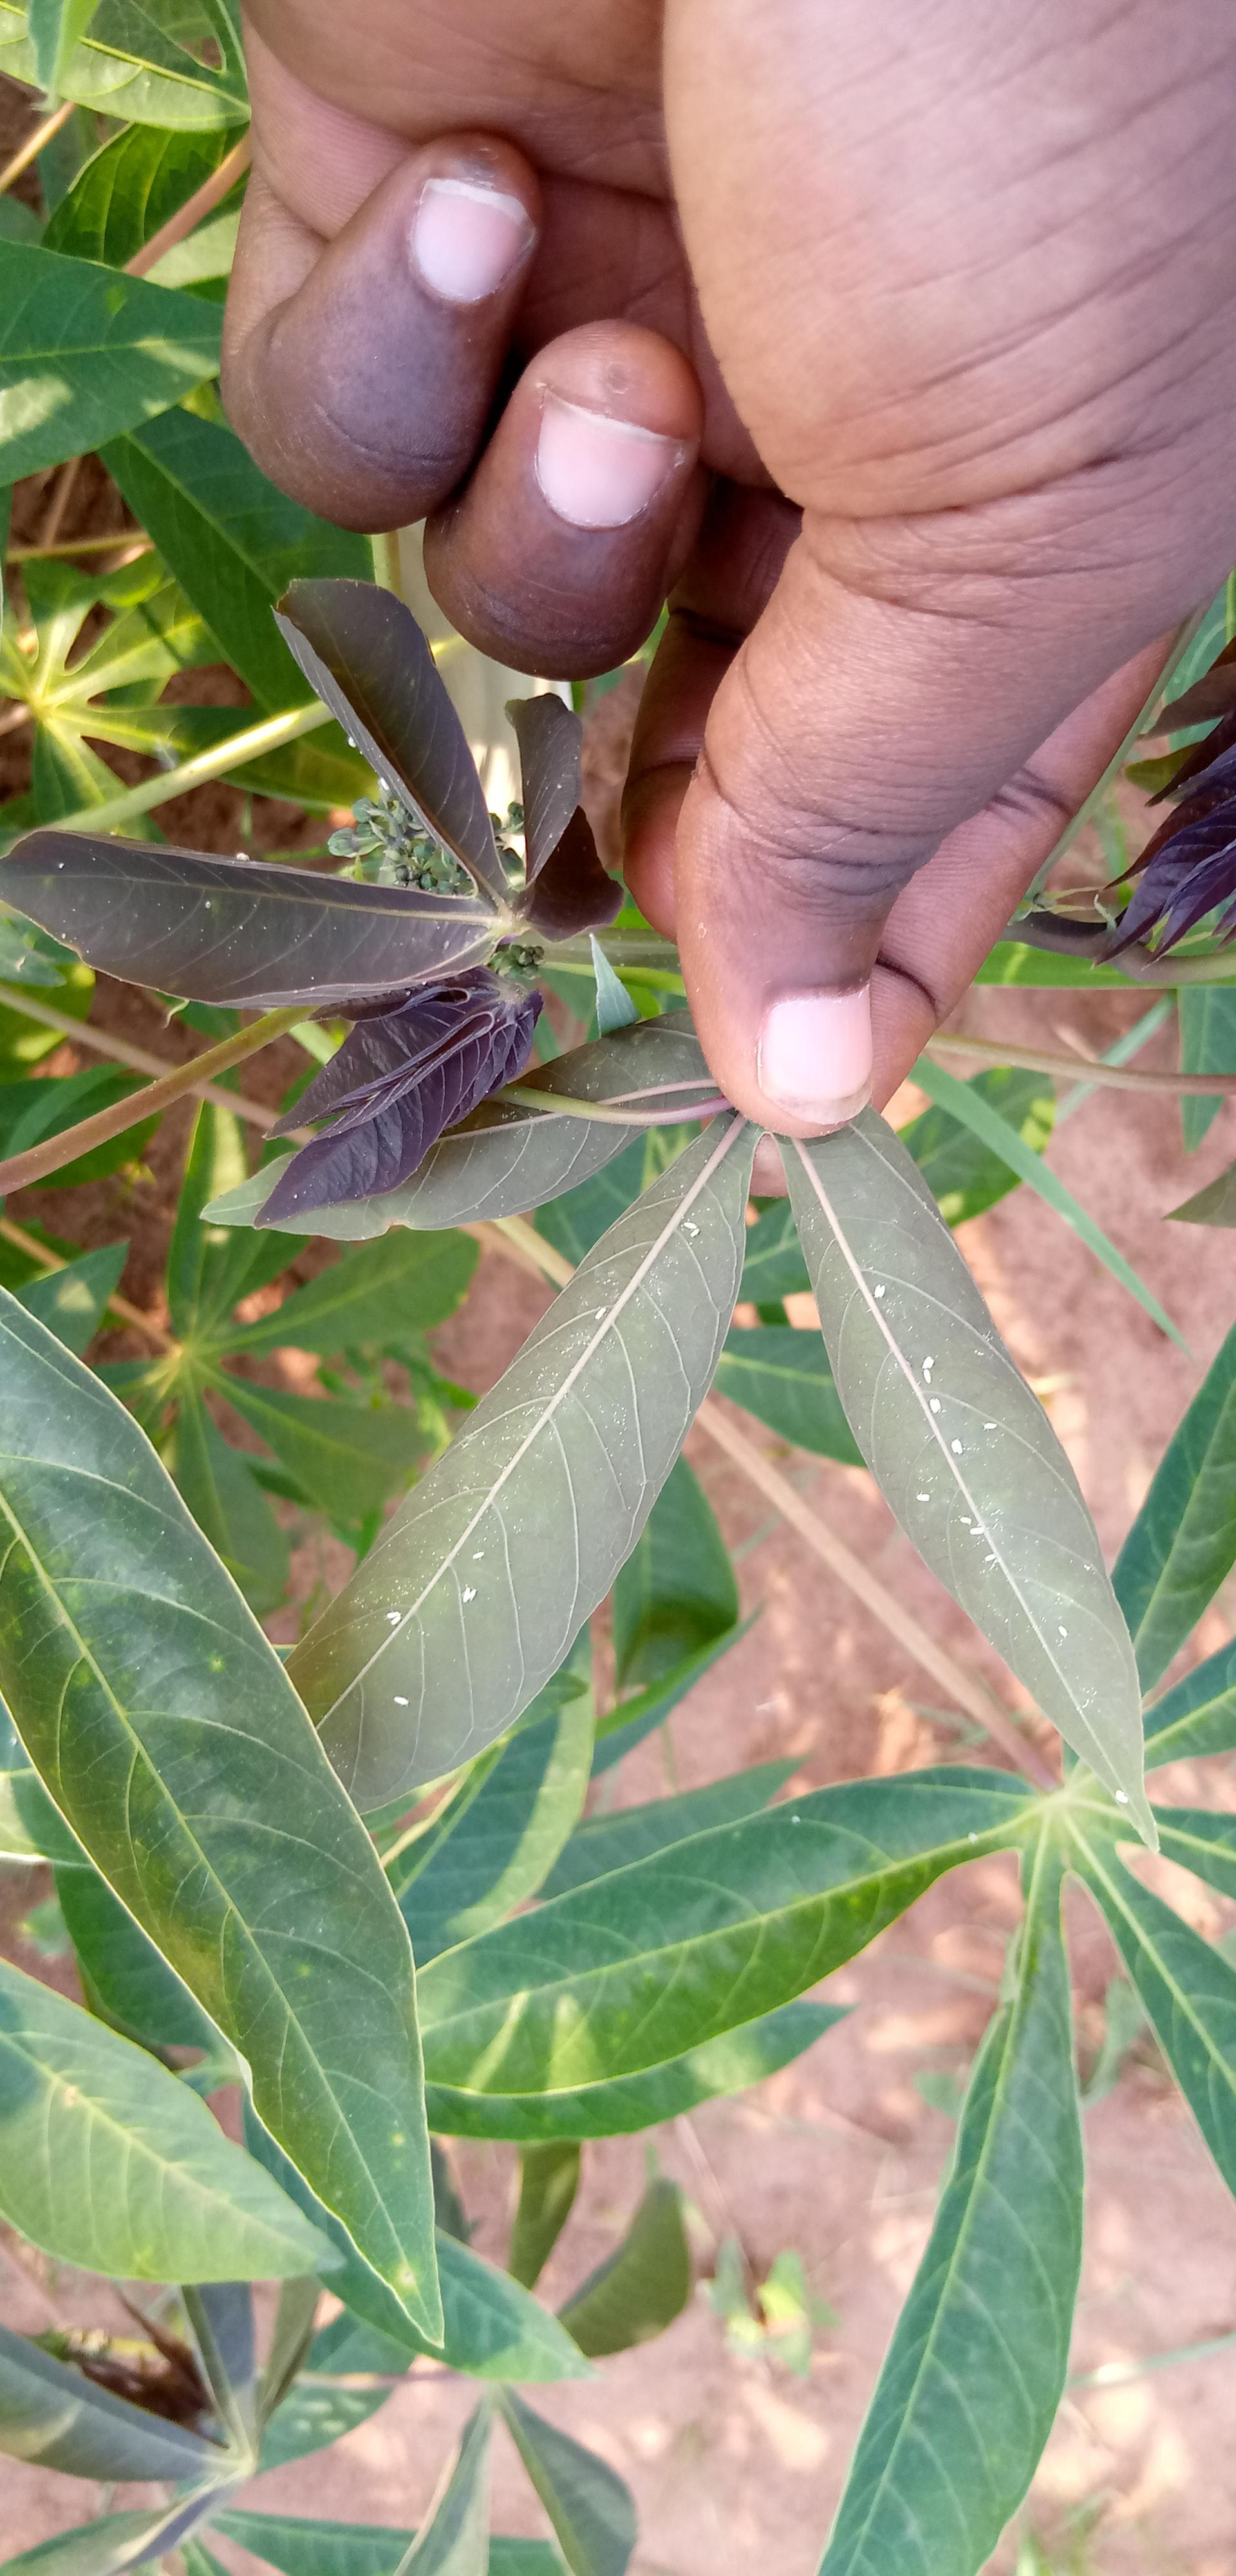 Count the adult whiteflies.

28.